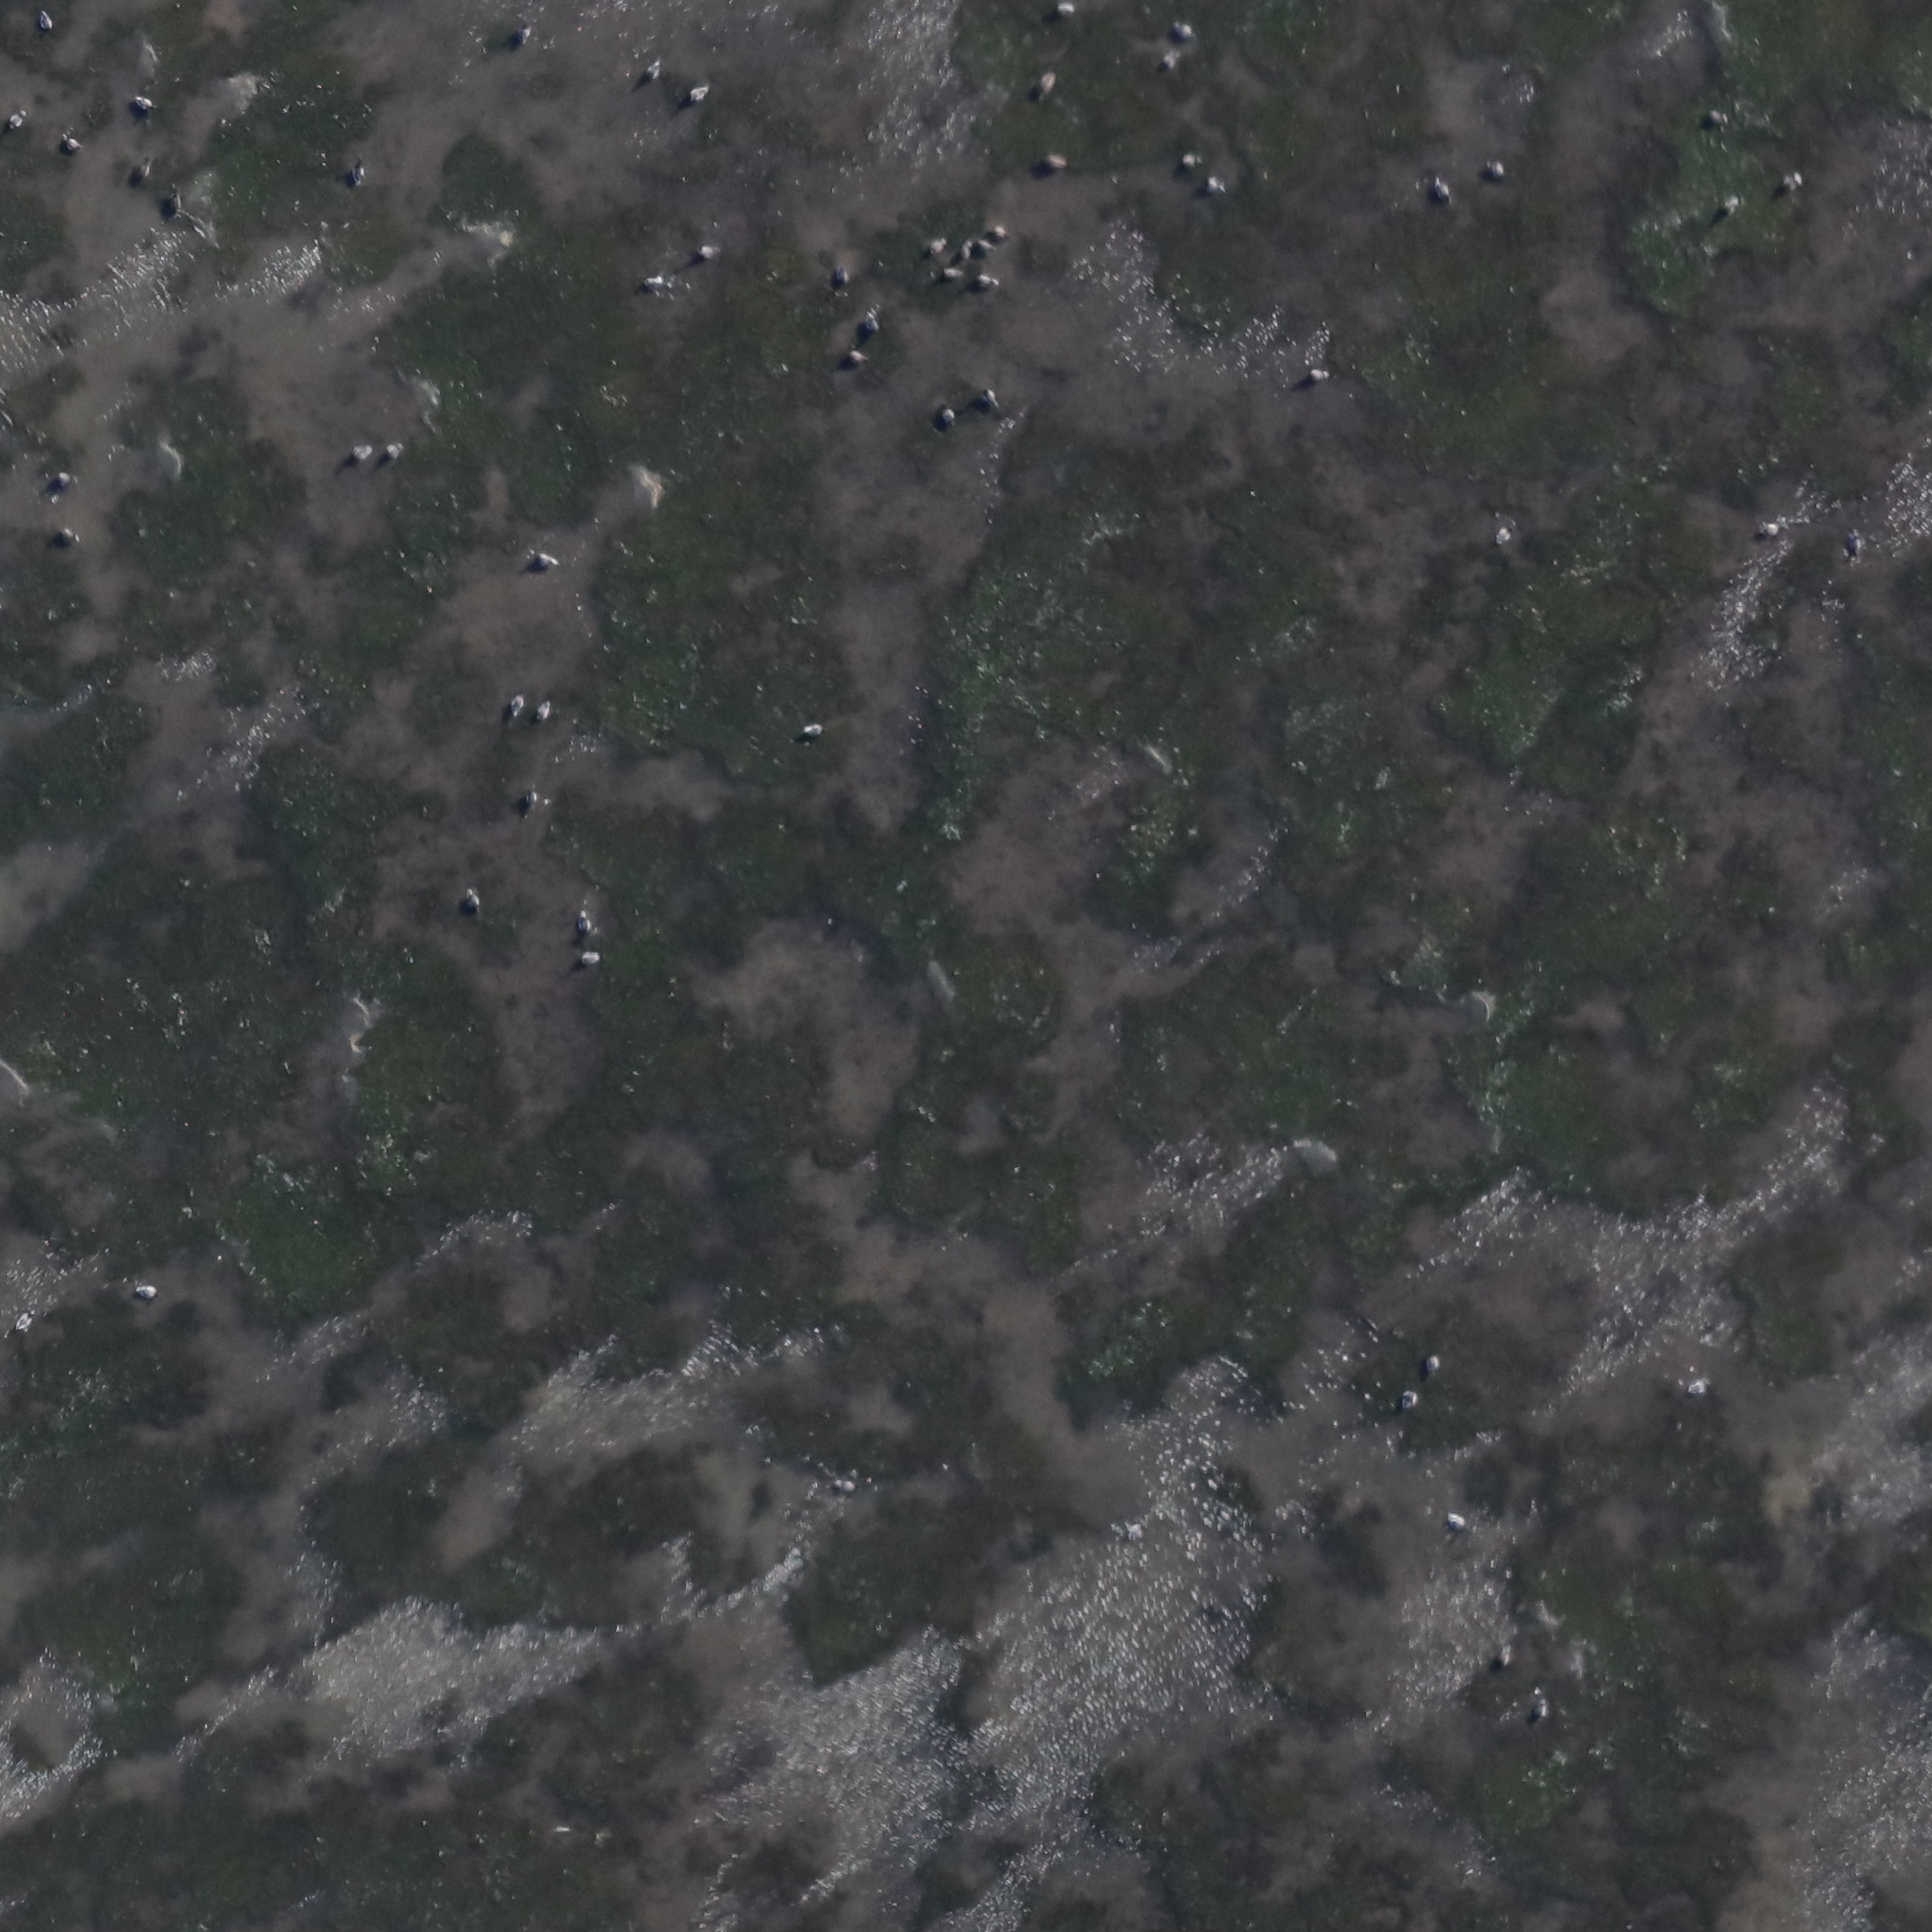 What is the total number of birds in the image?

59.